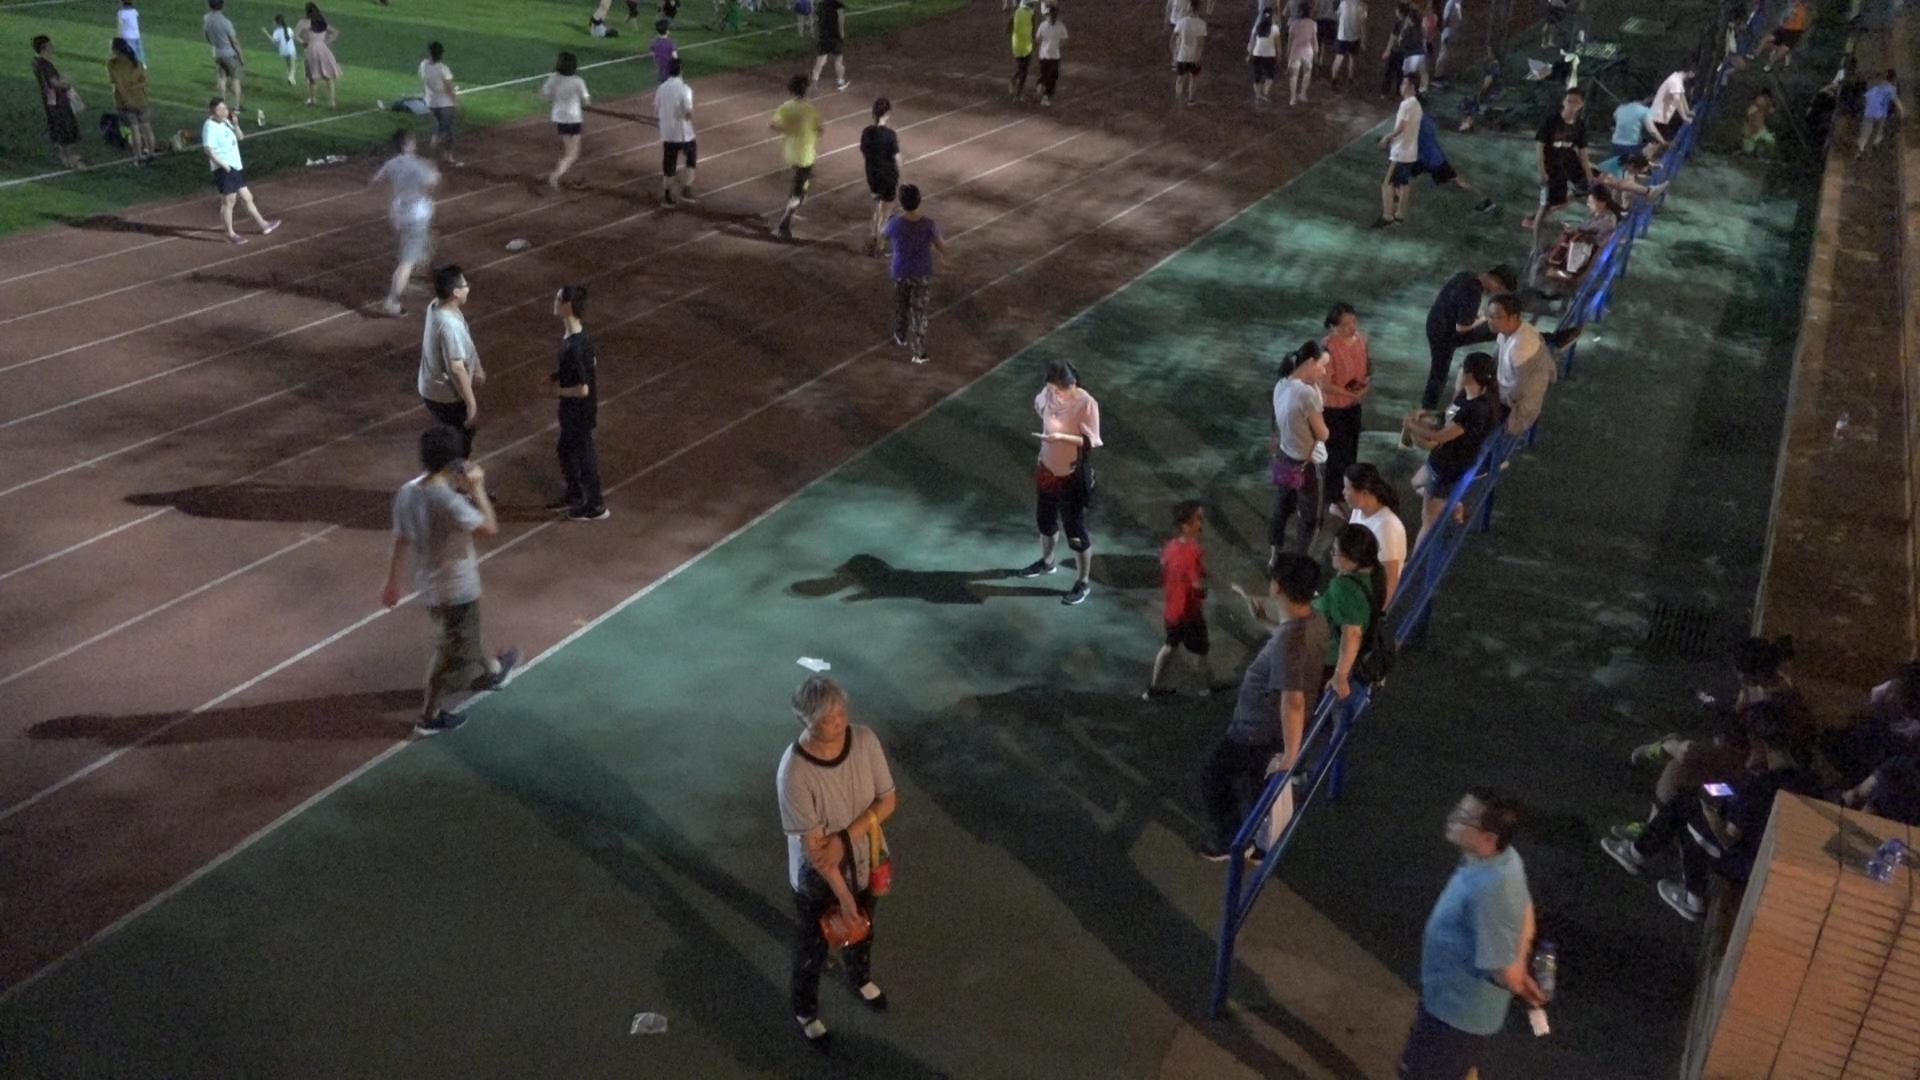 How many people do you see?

53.